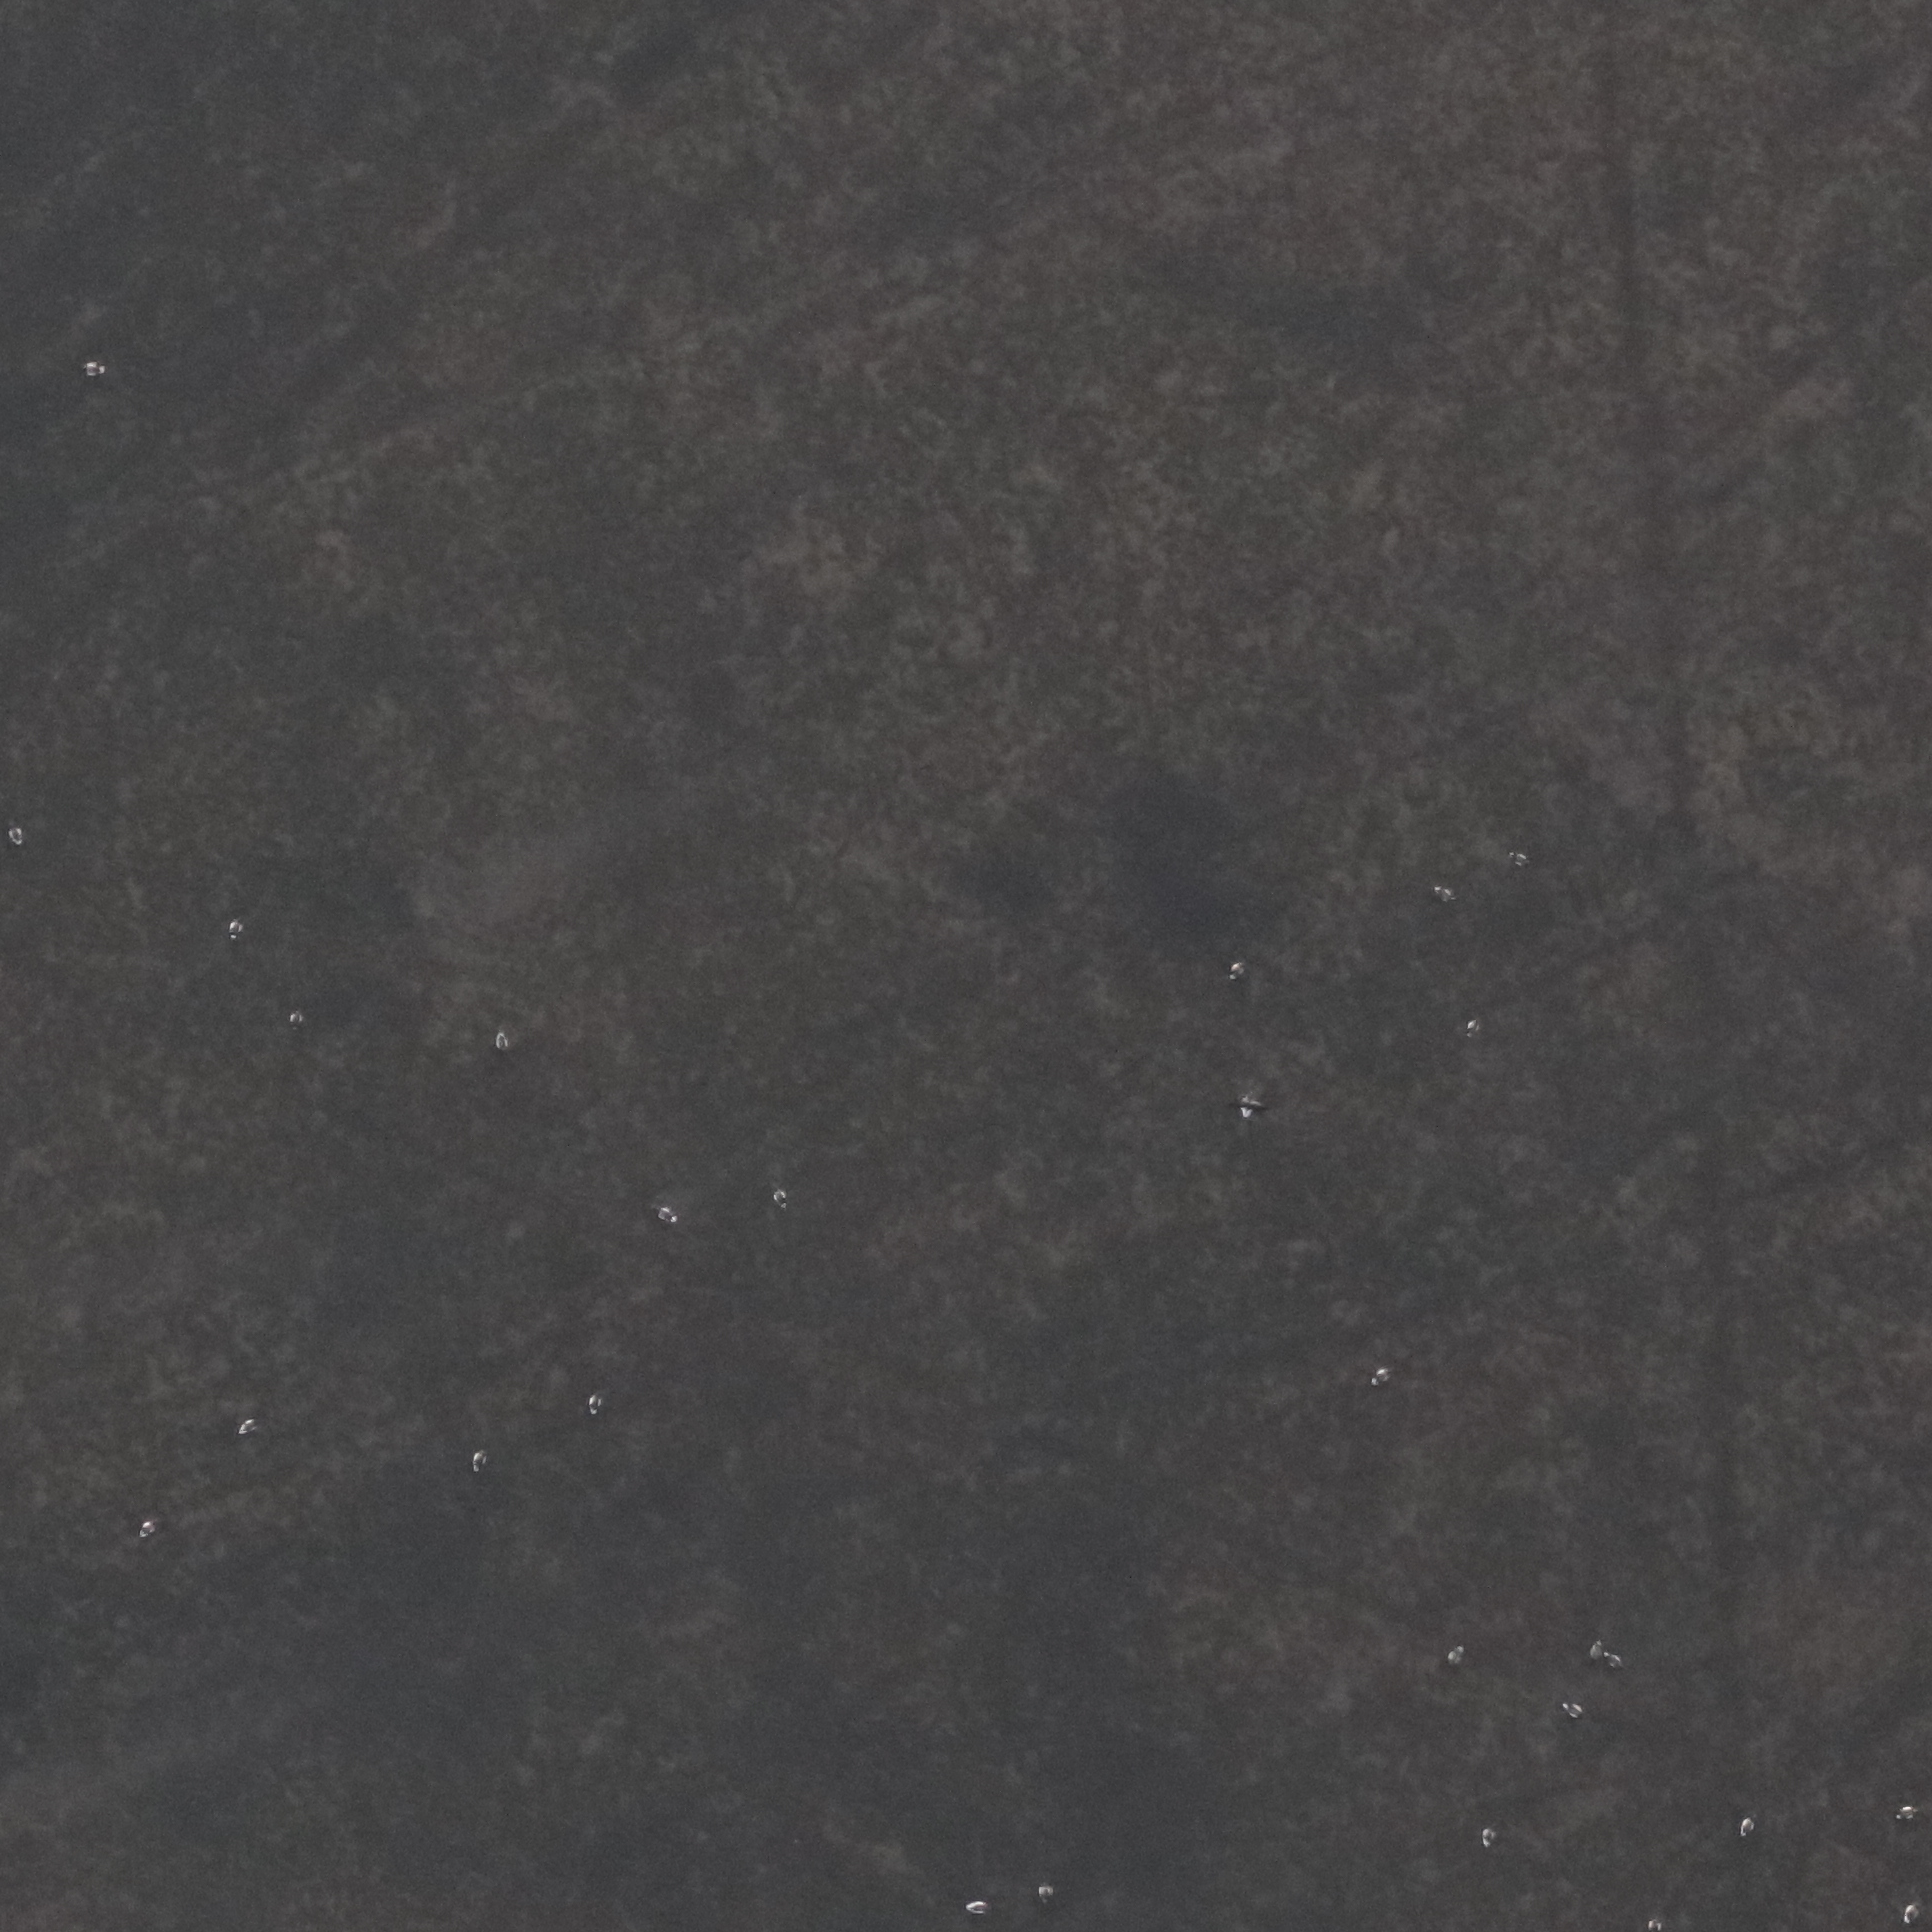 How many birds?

27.